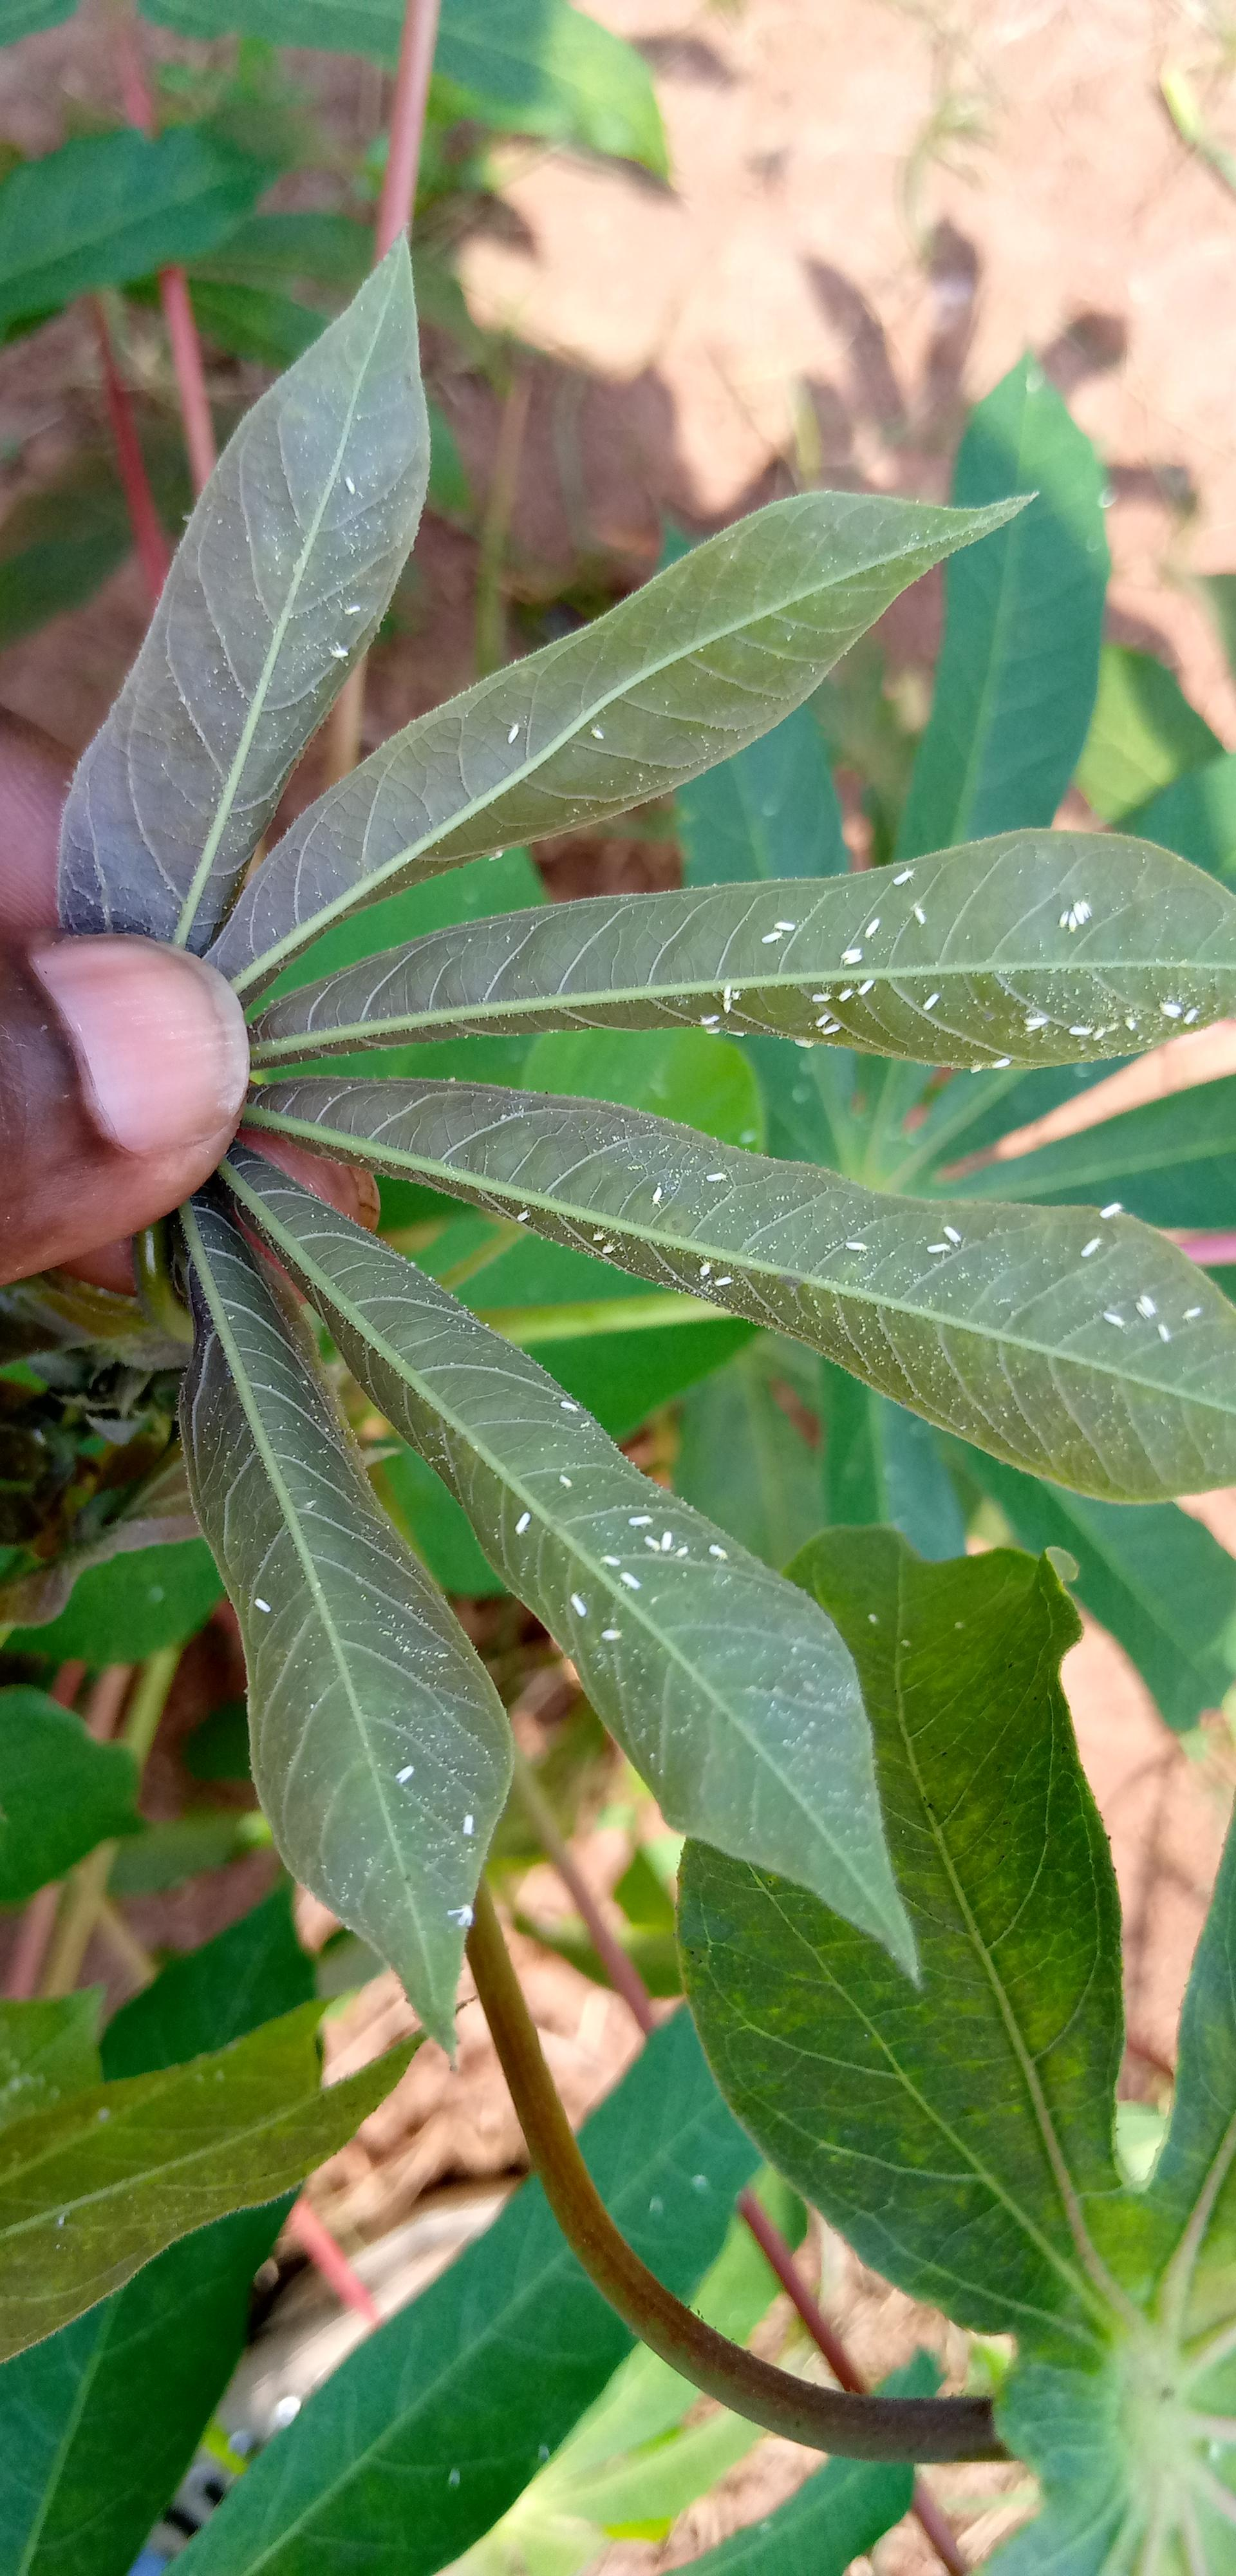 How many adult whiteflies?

54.